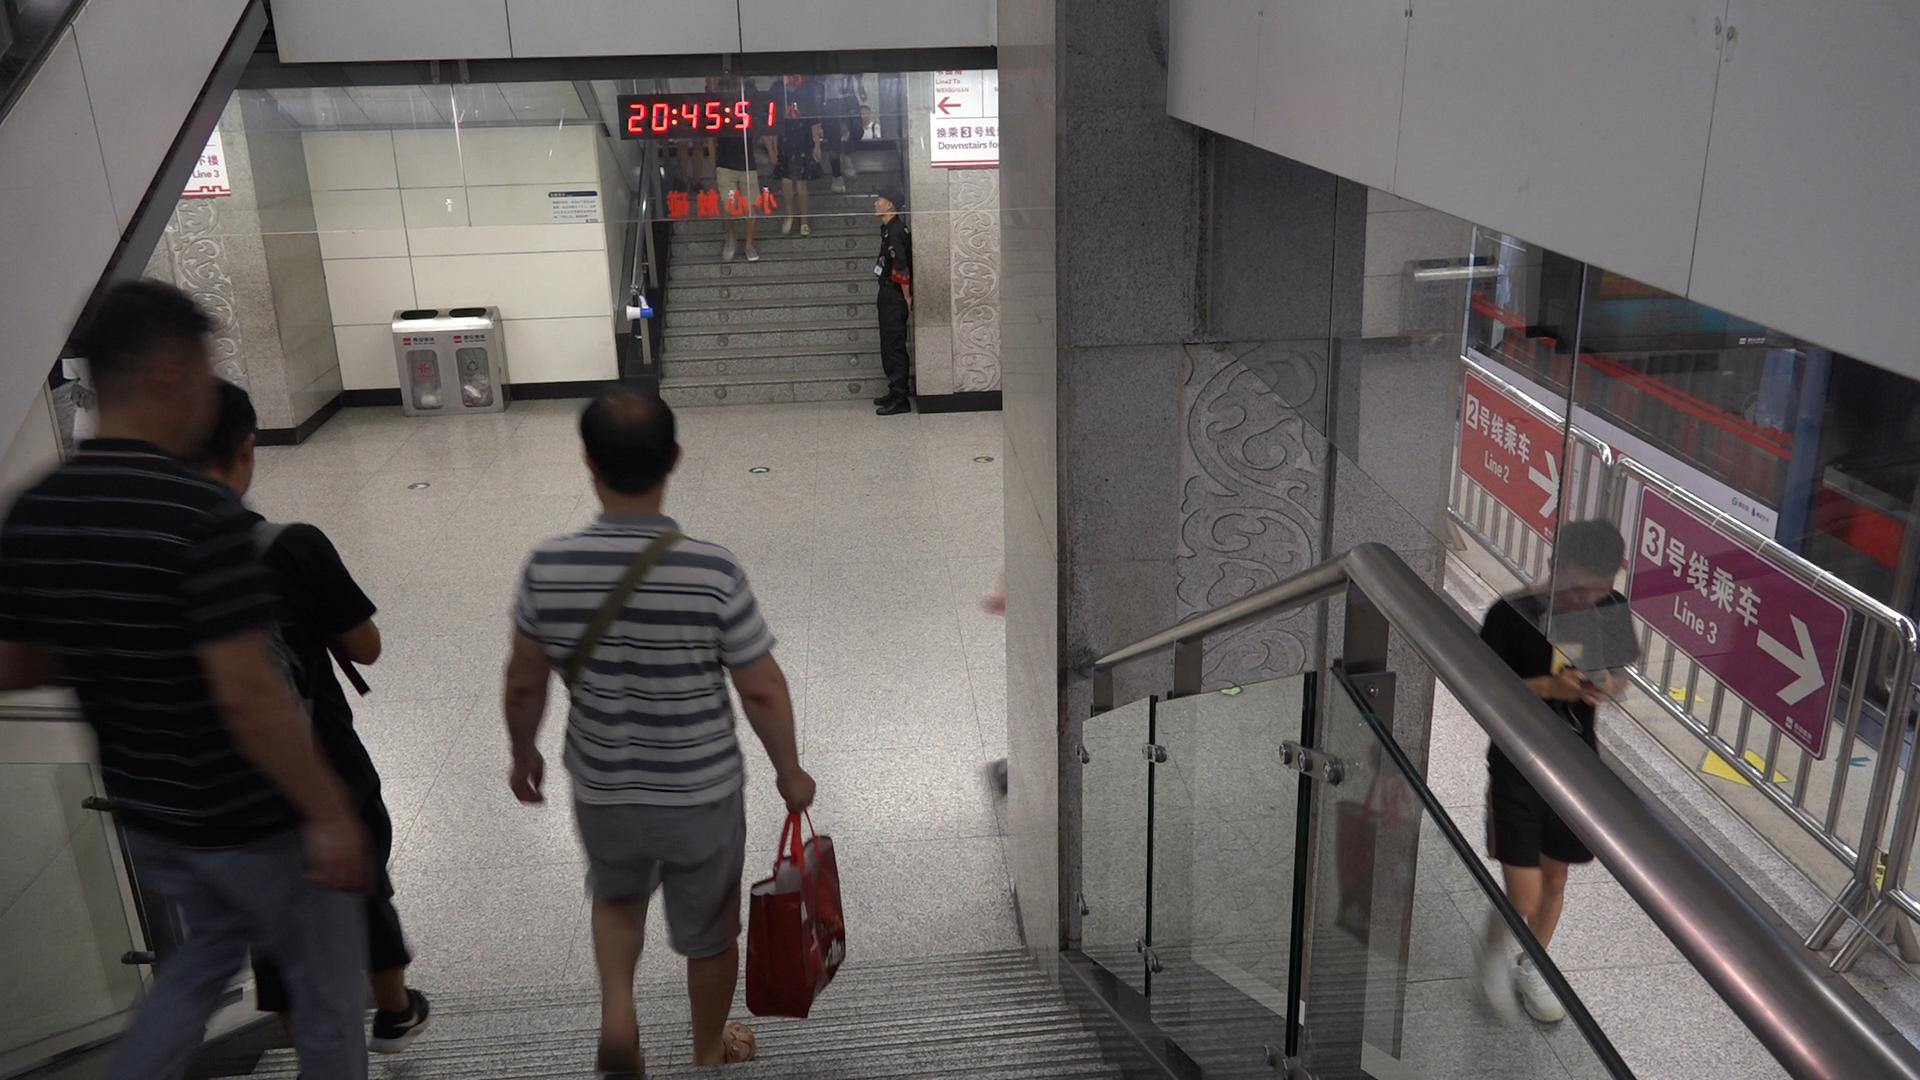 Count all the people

8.